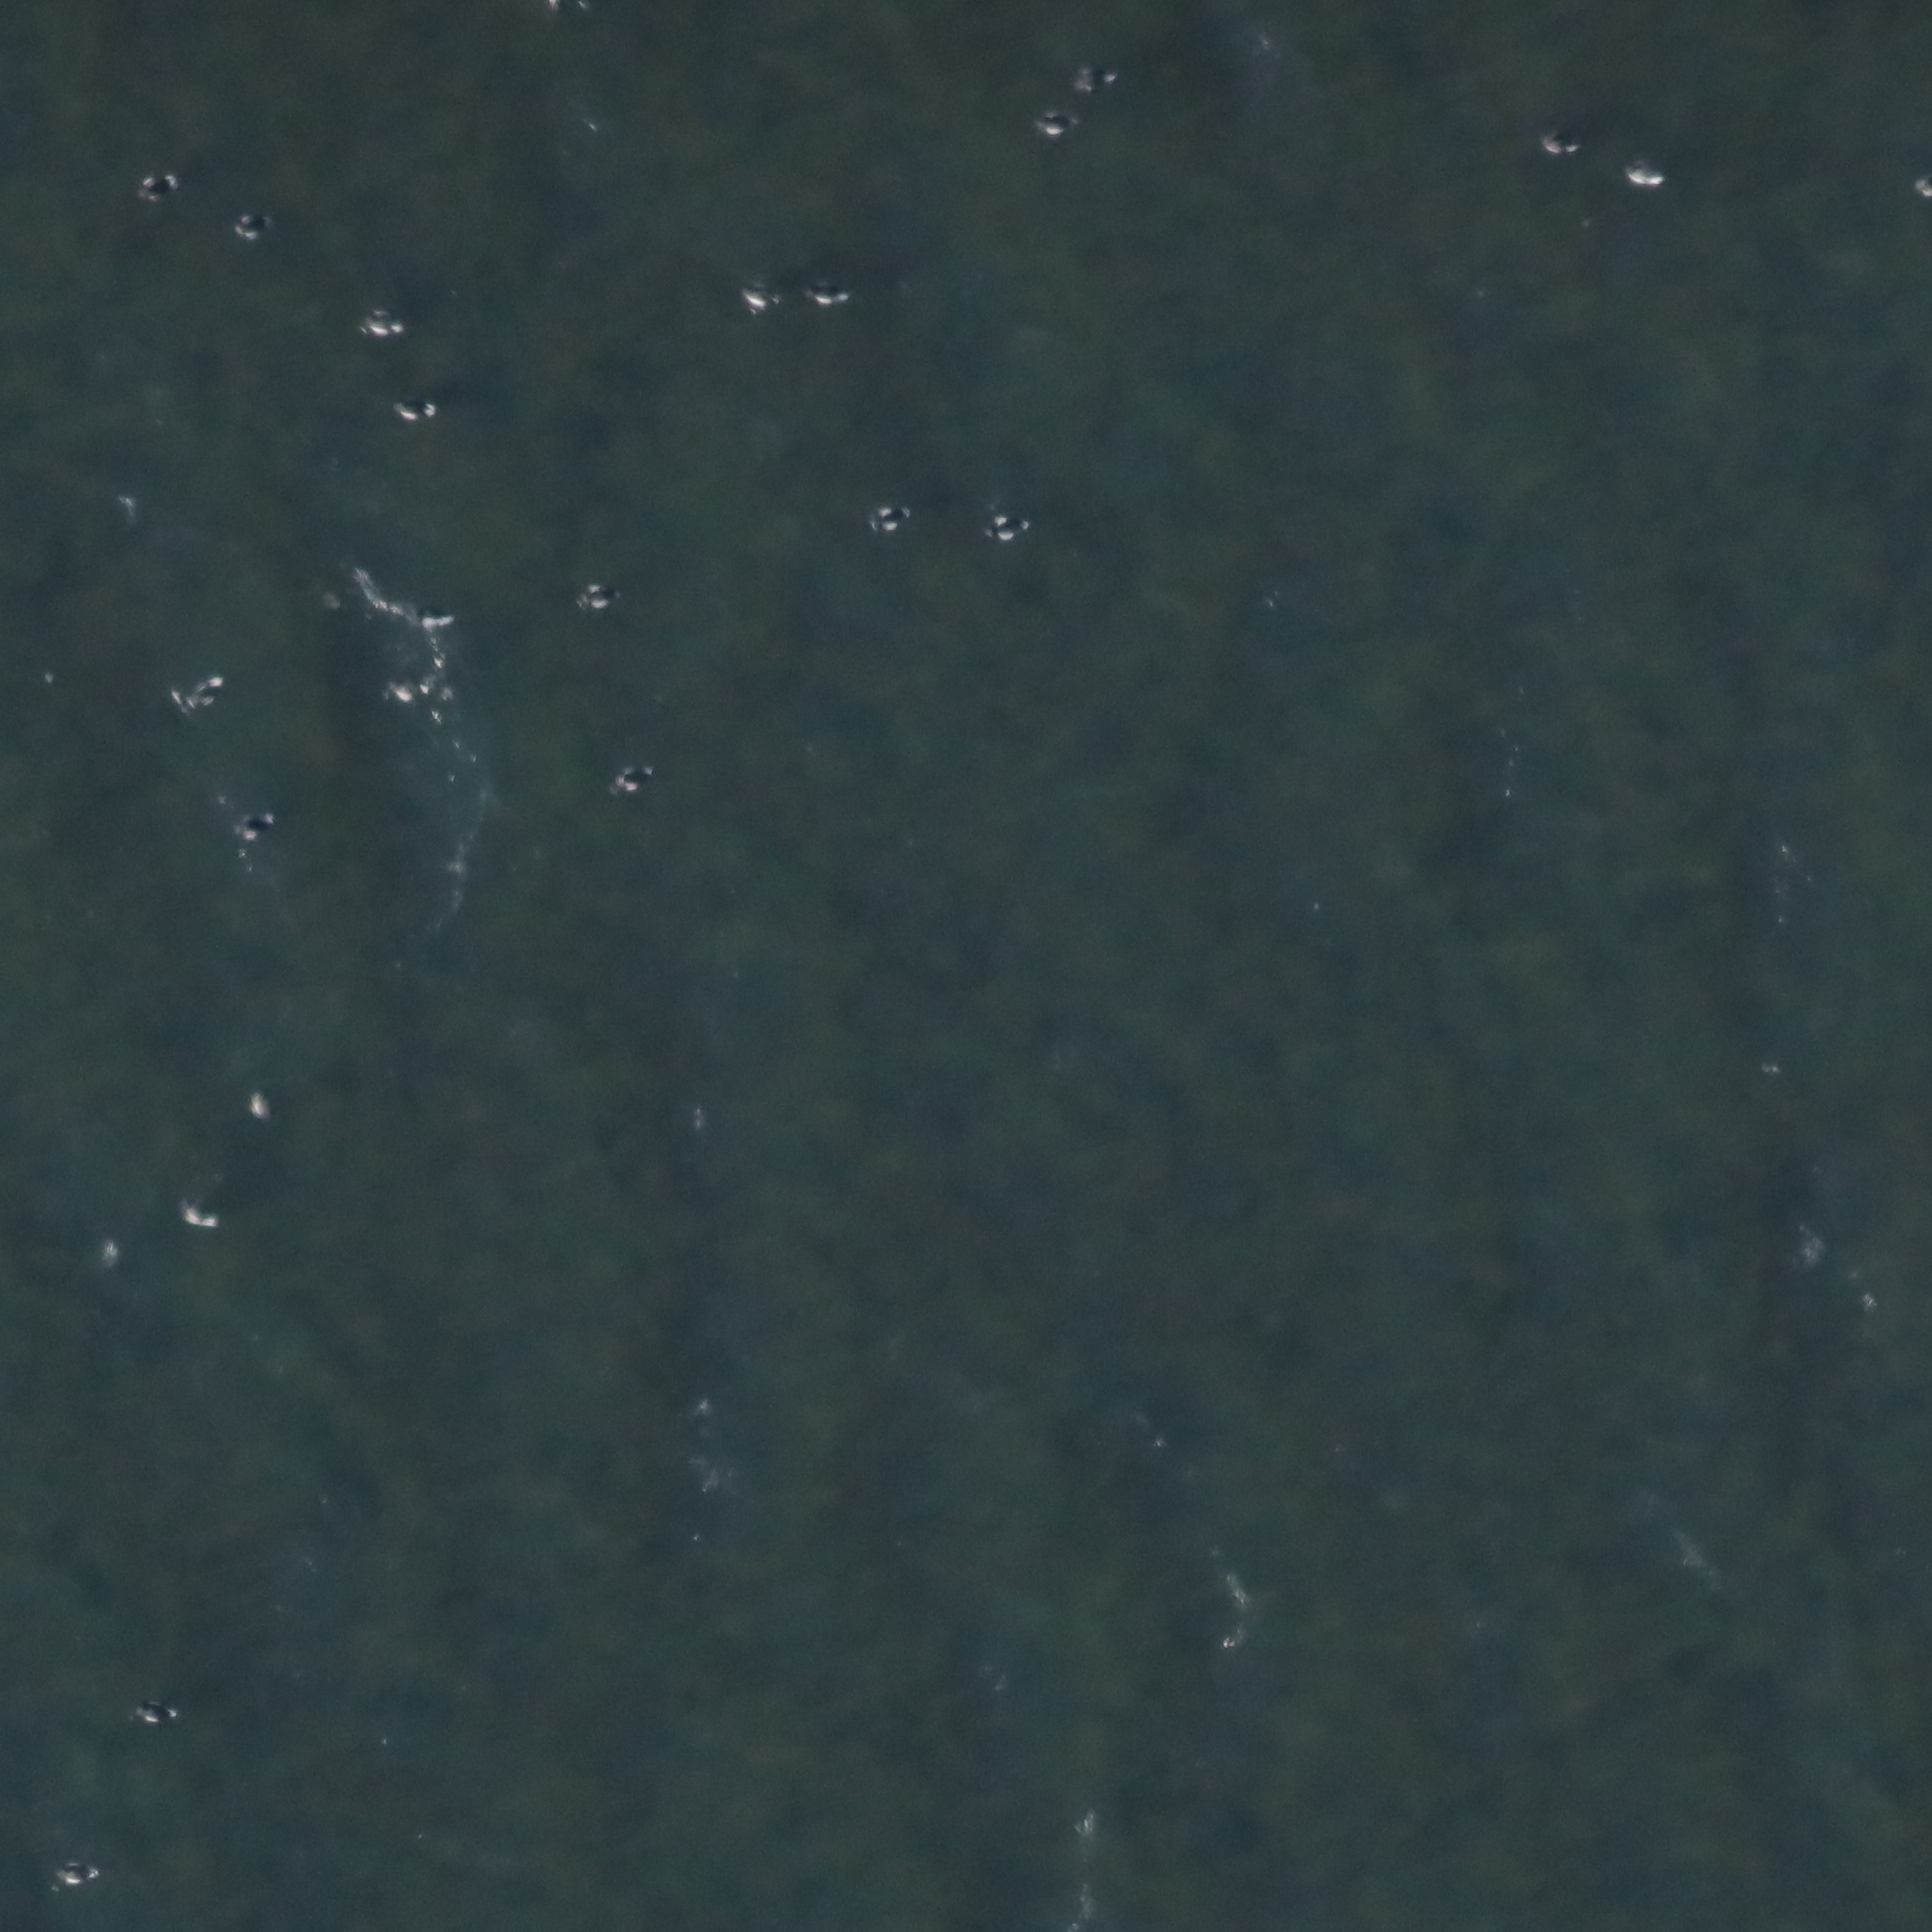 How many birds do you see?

22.